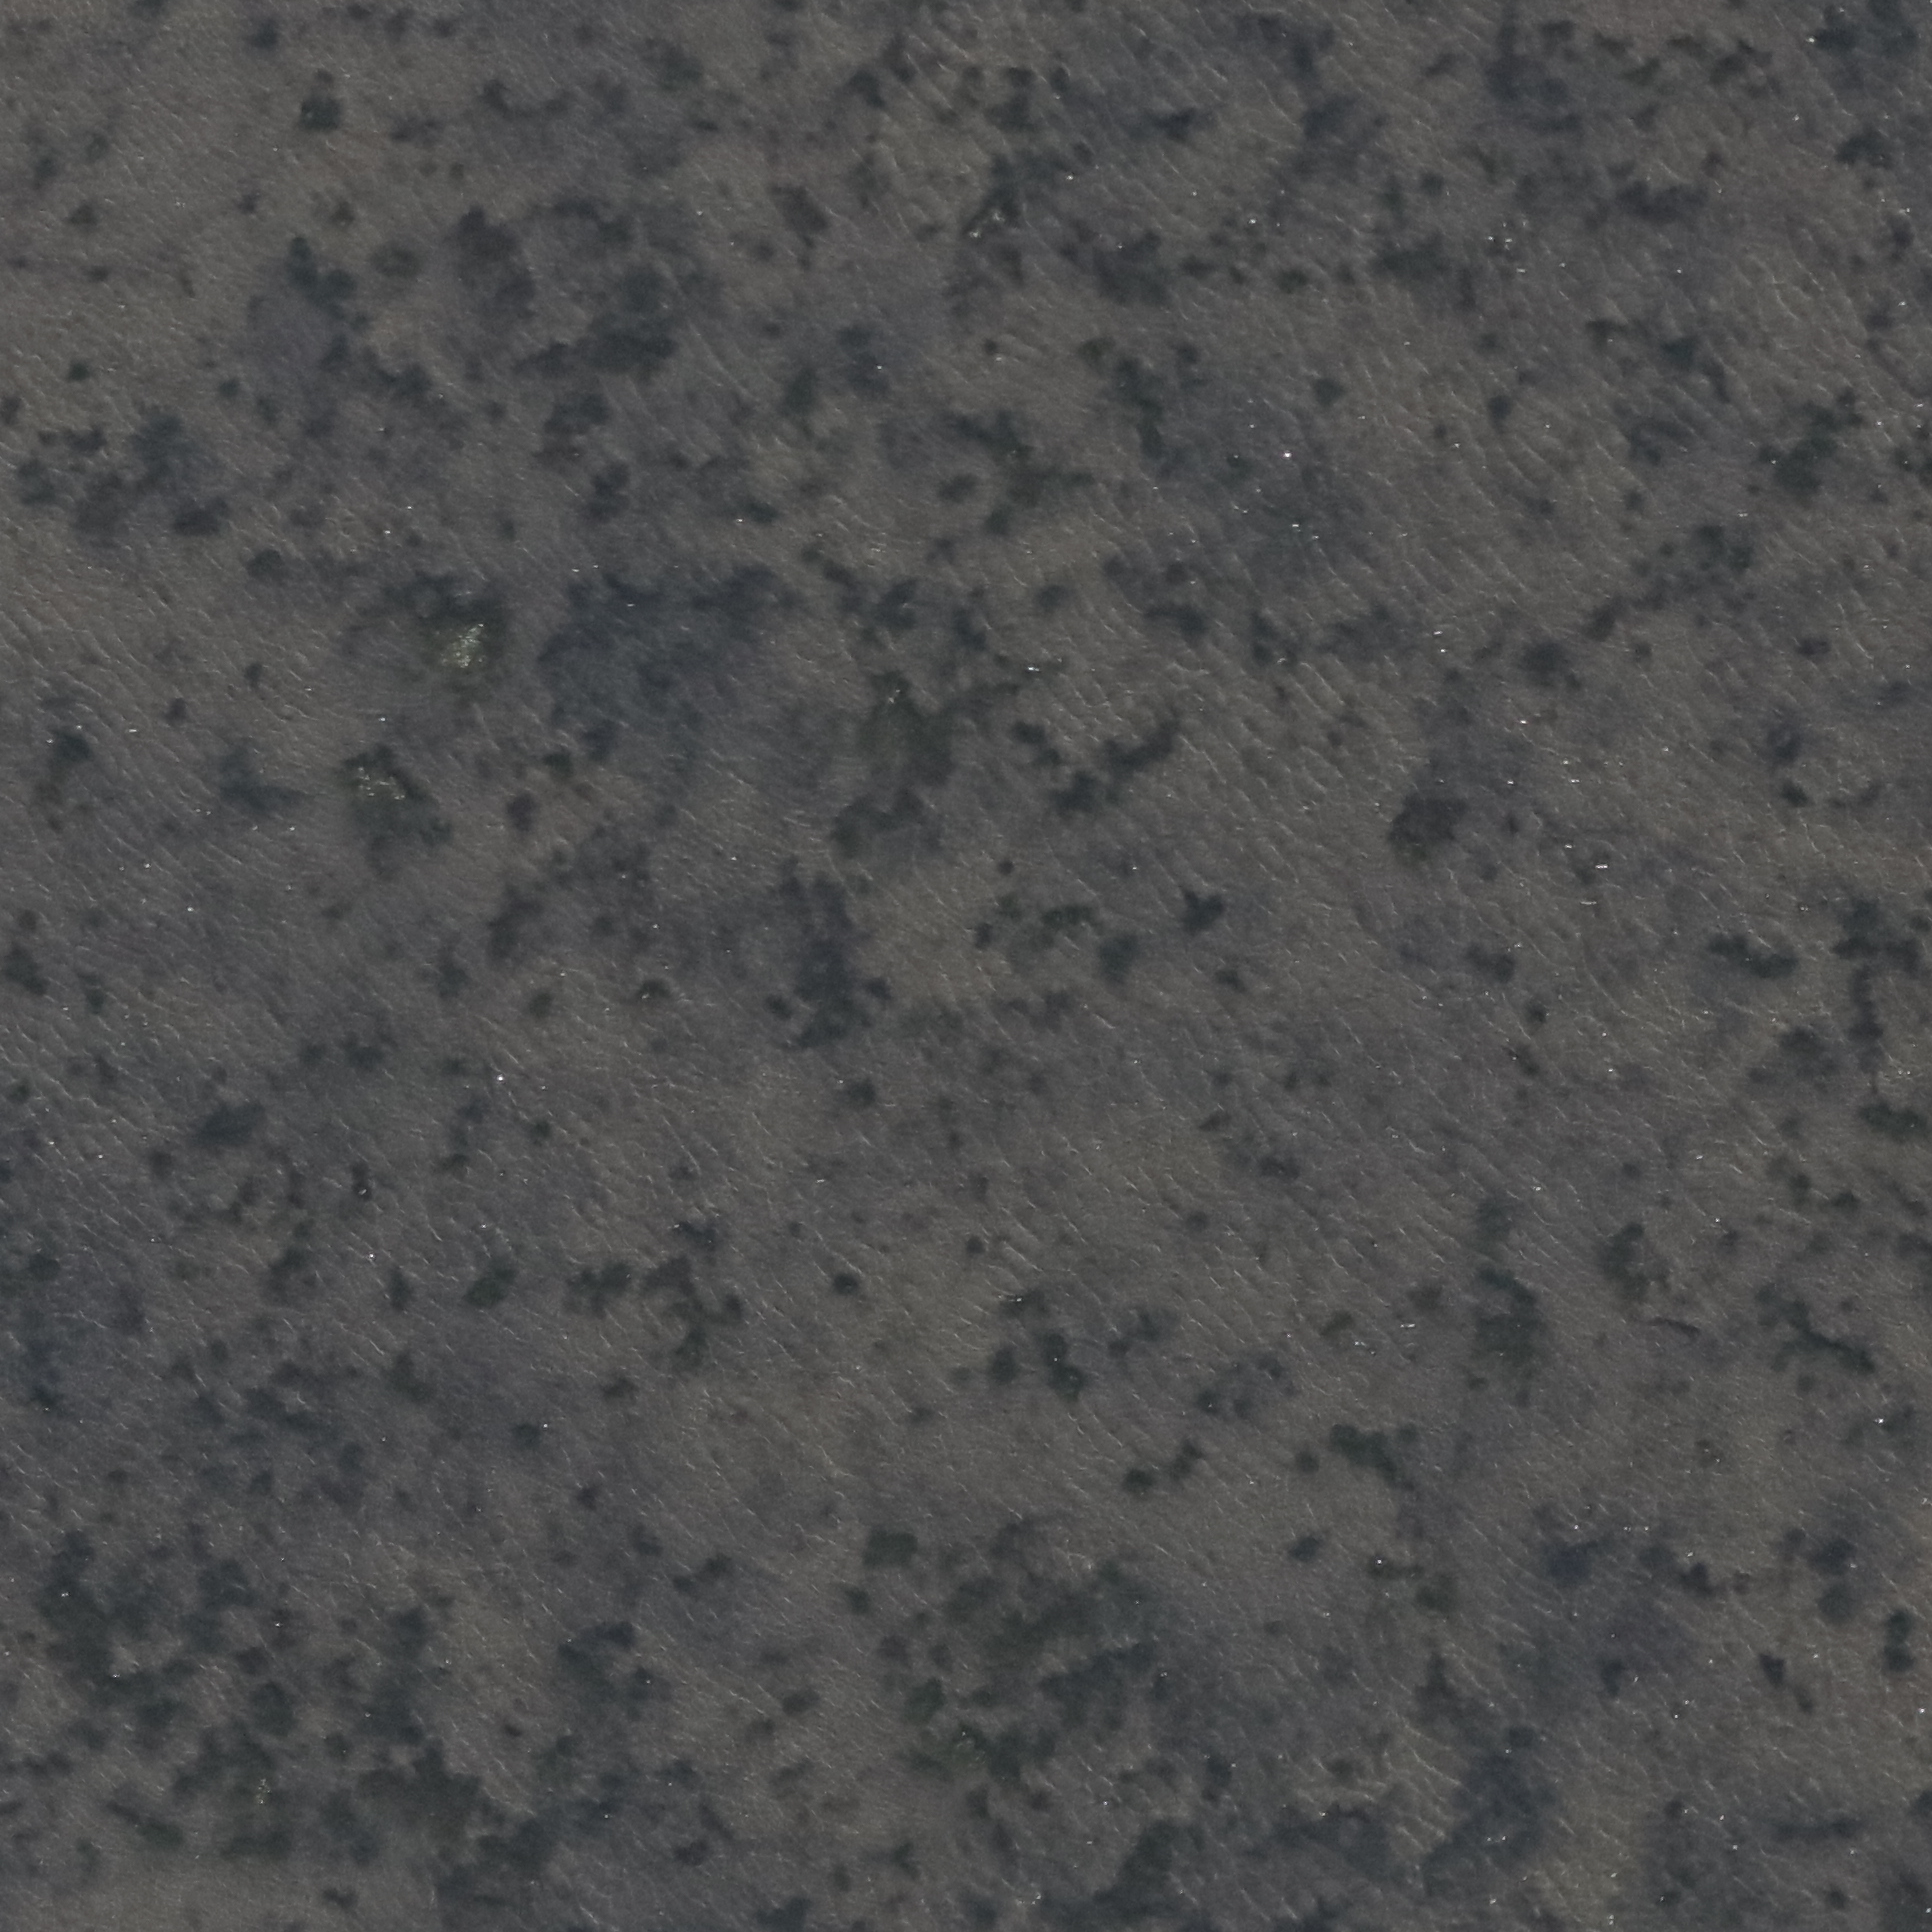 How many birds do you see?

0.